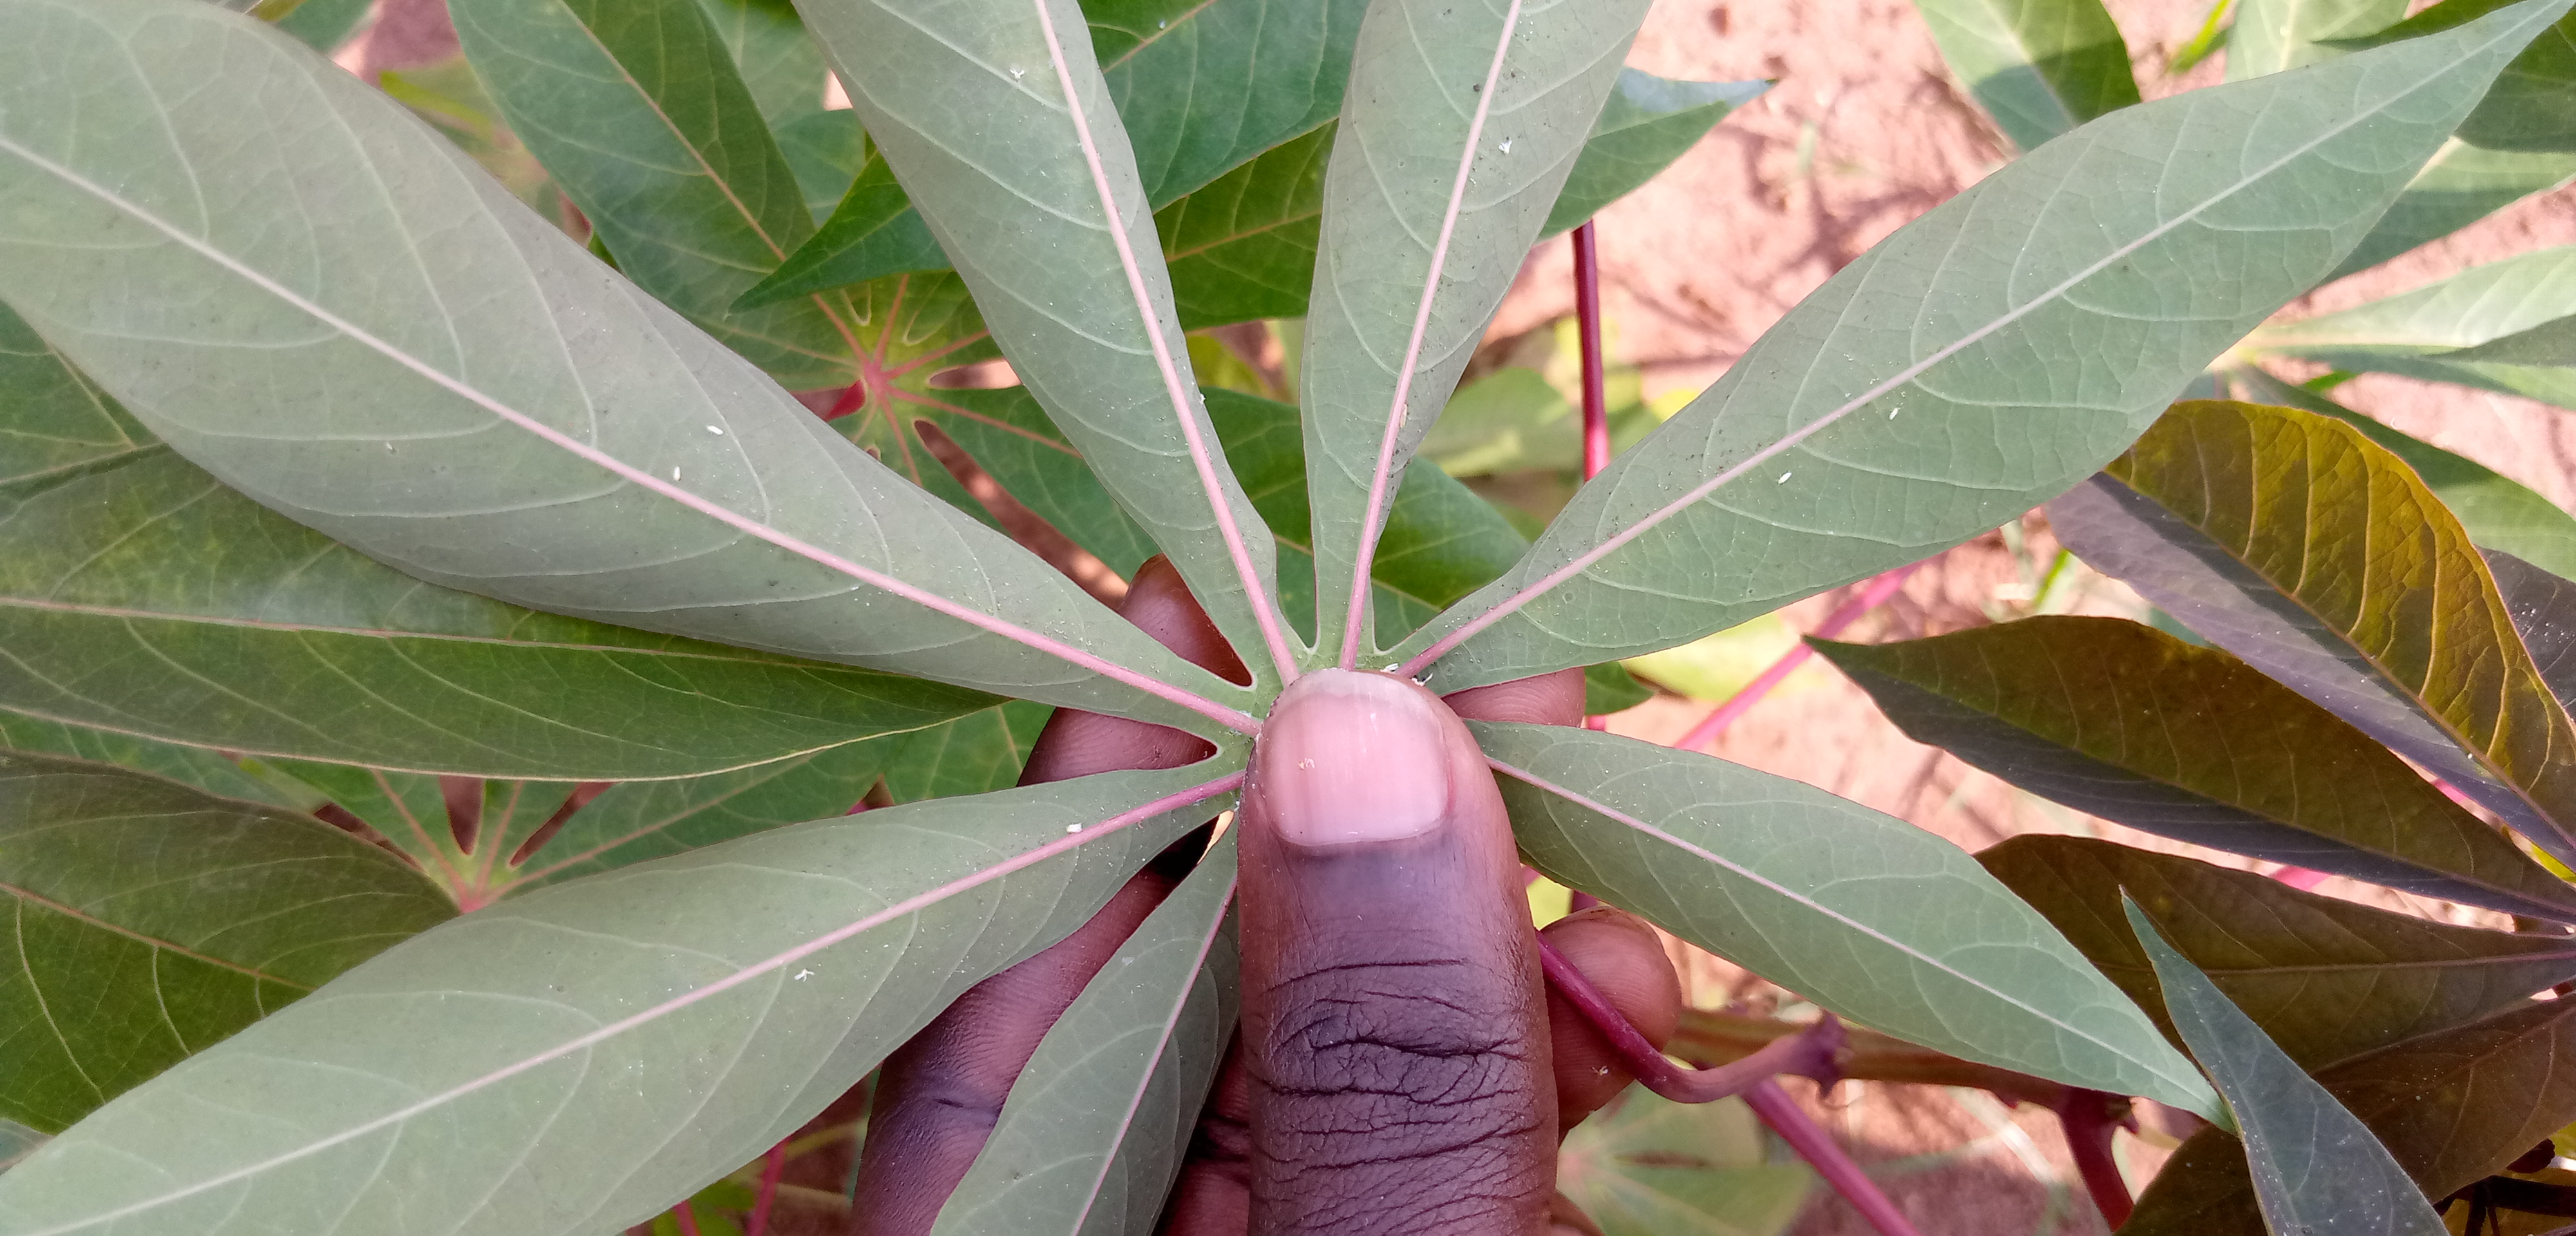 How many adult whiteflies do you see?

7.